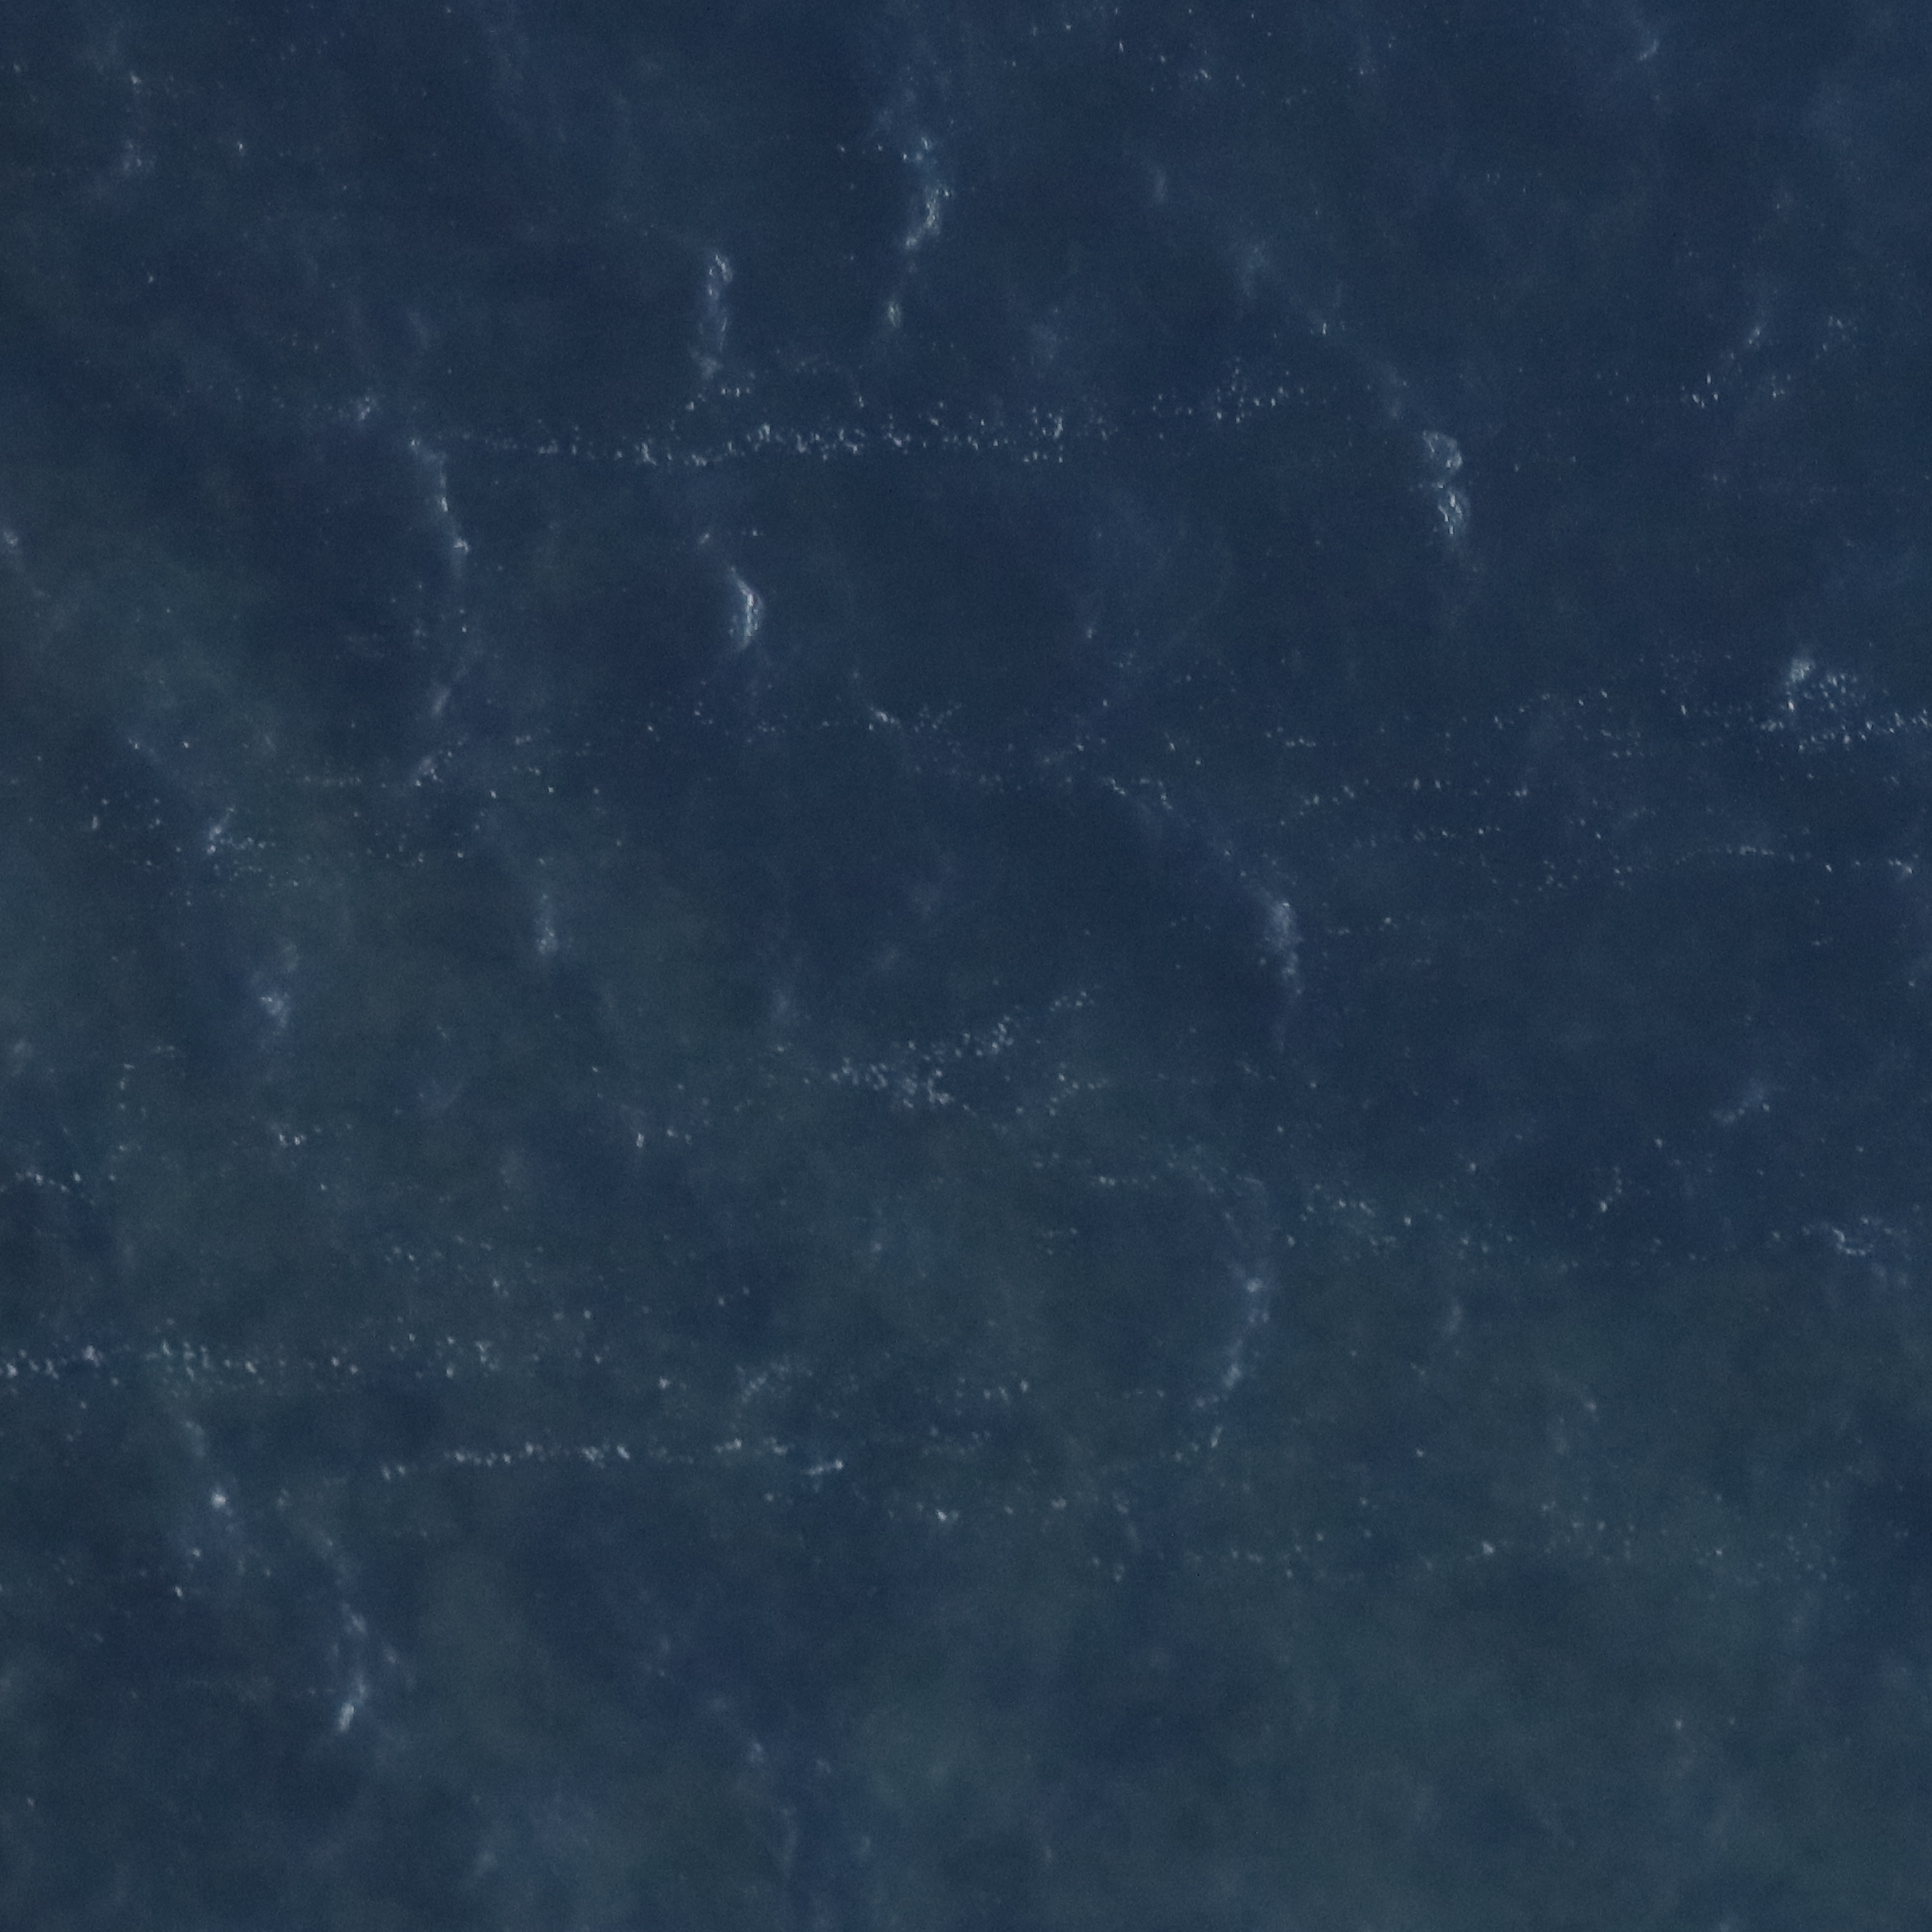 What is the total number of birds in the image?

0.